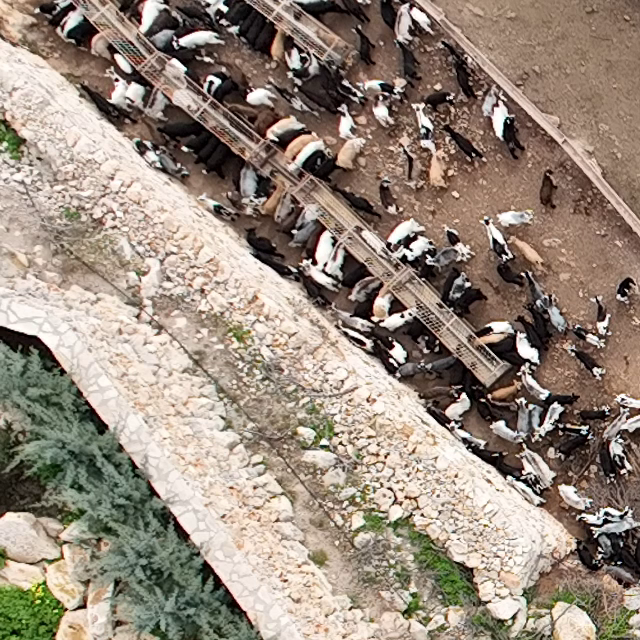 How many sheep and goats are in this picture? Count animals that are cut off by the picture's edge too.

162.